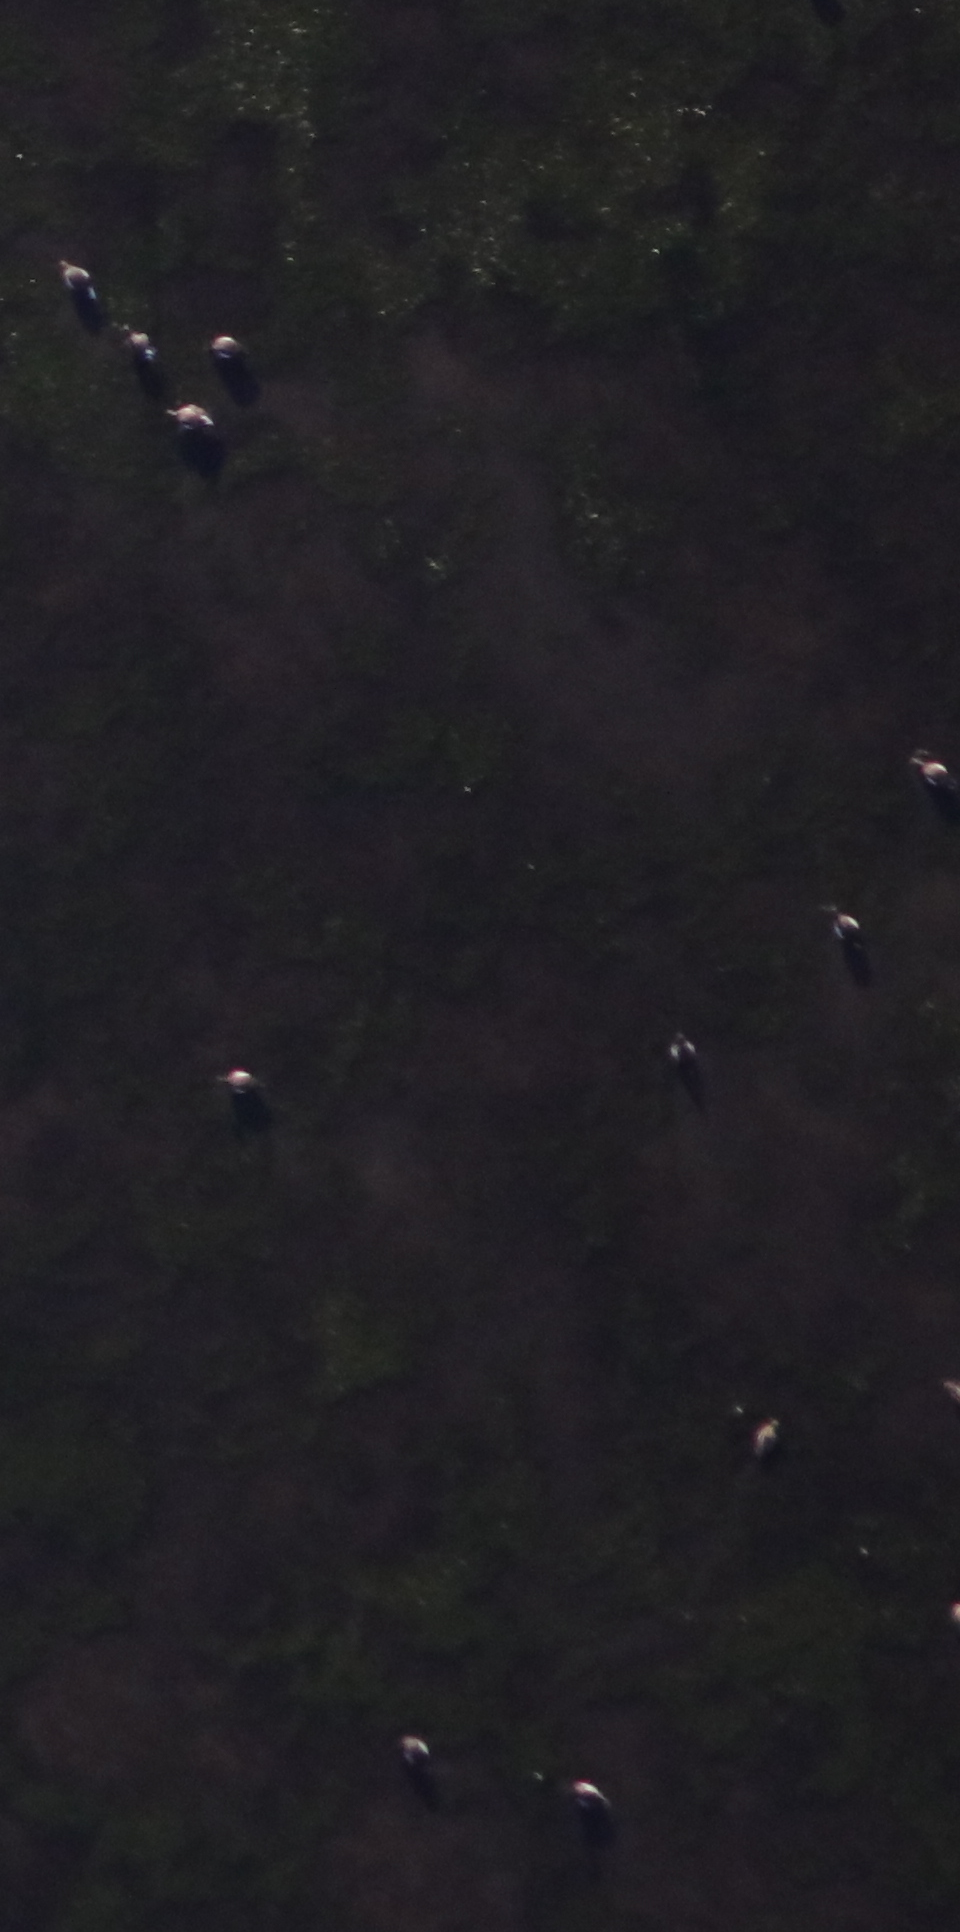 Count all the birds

11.